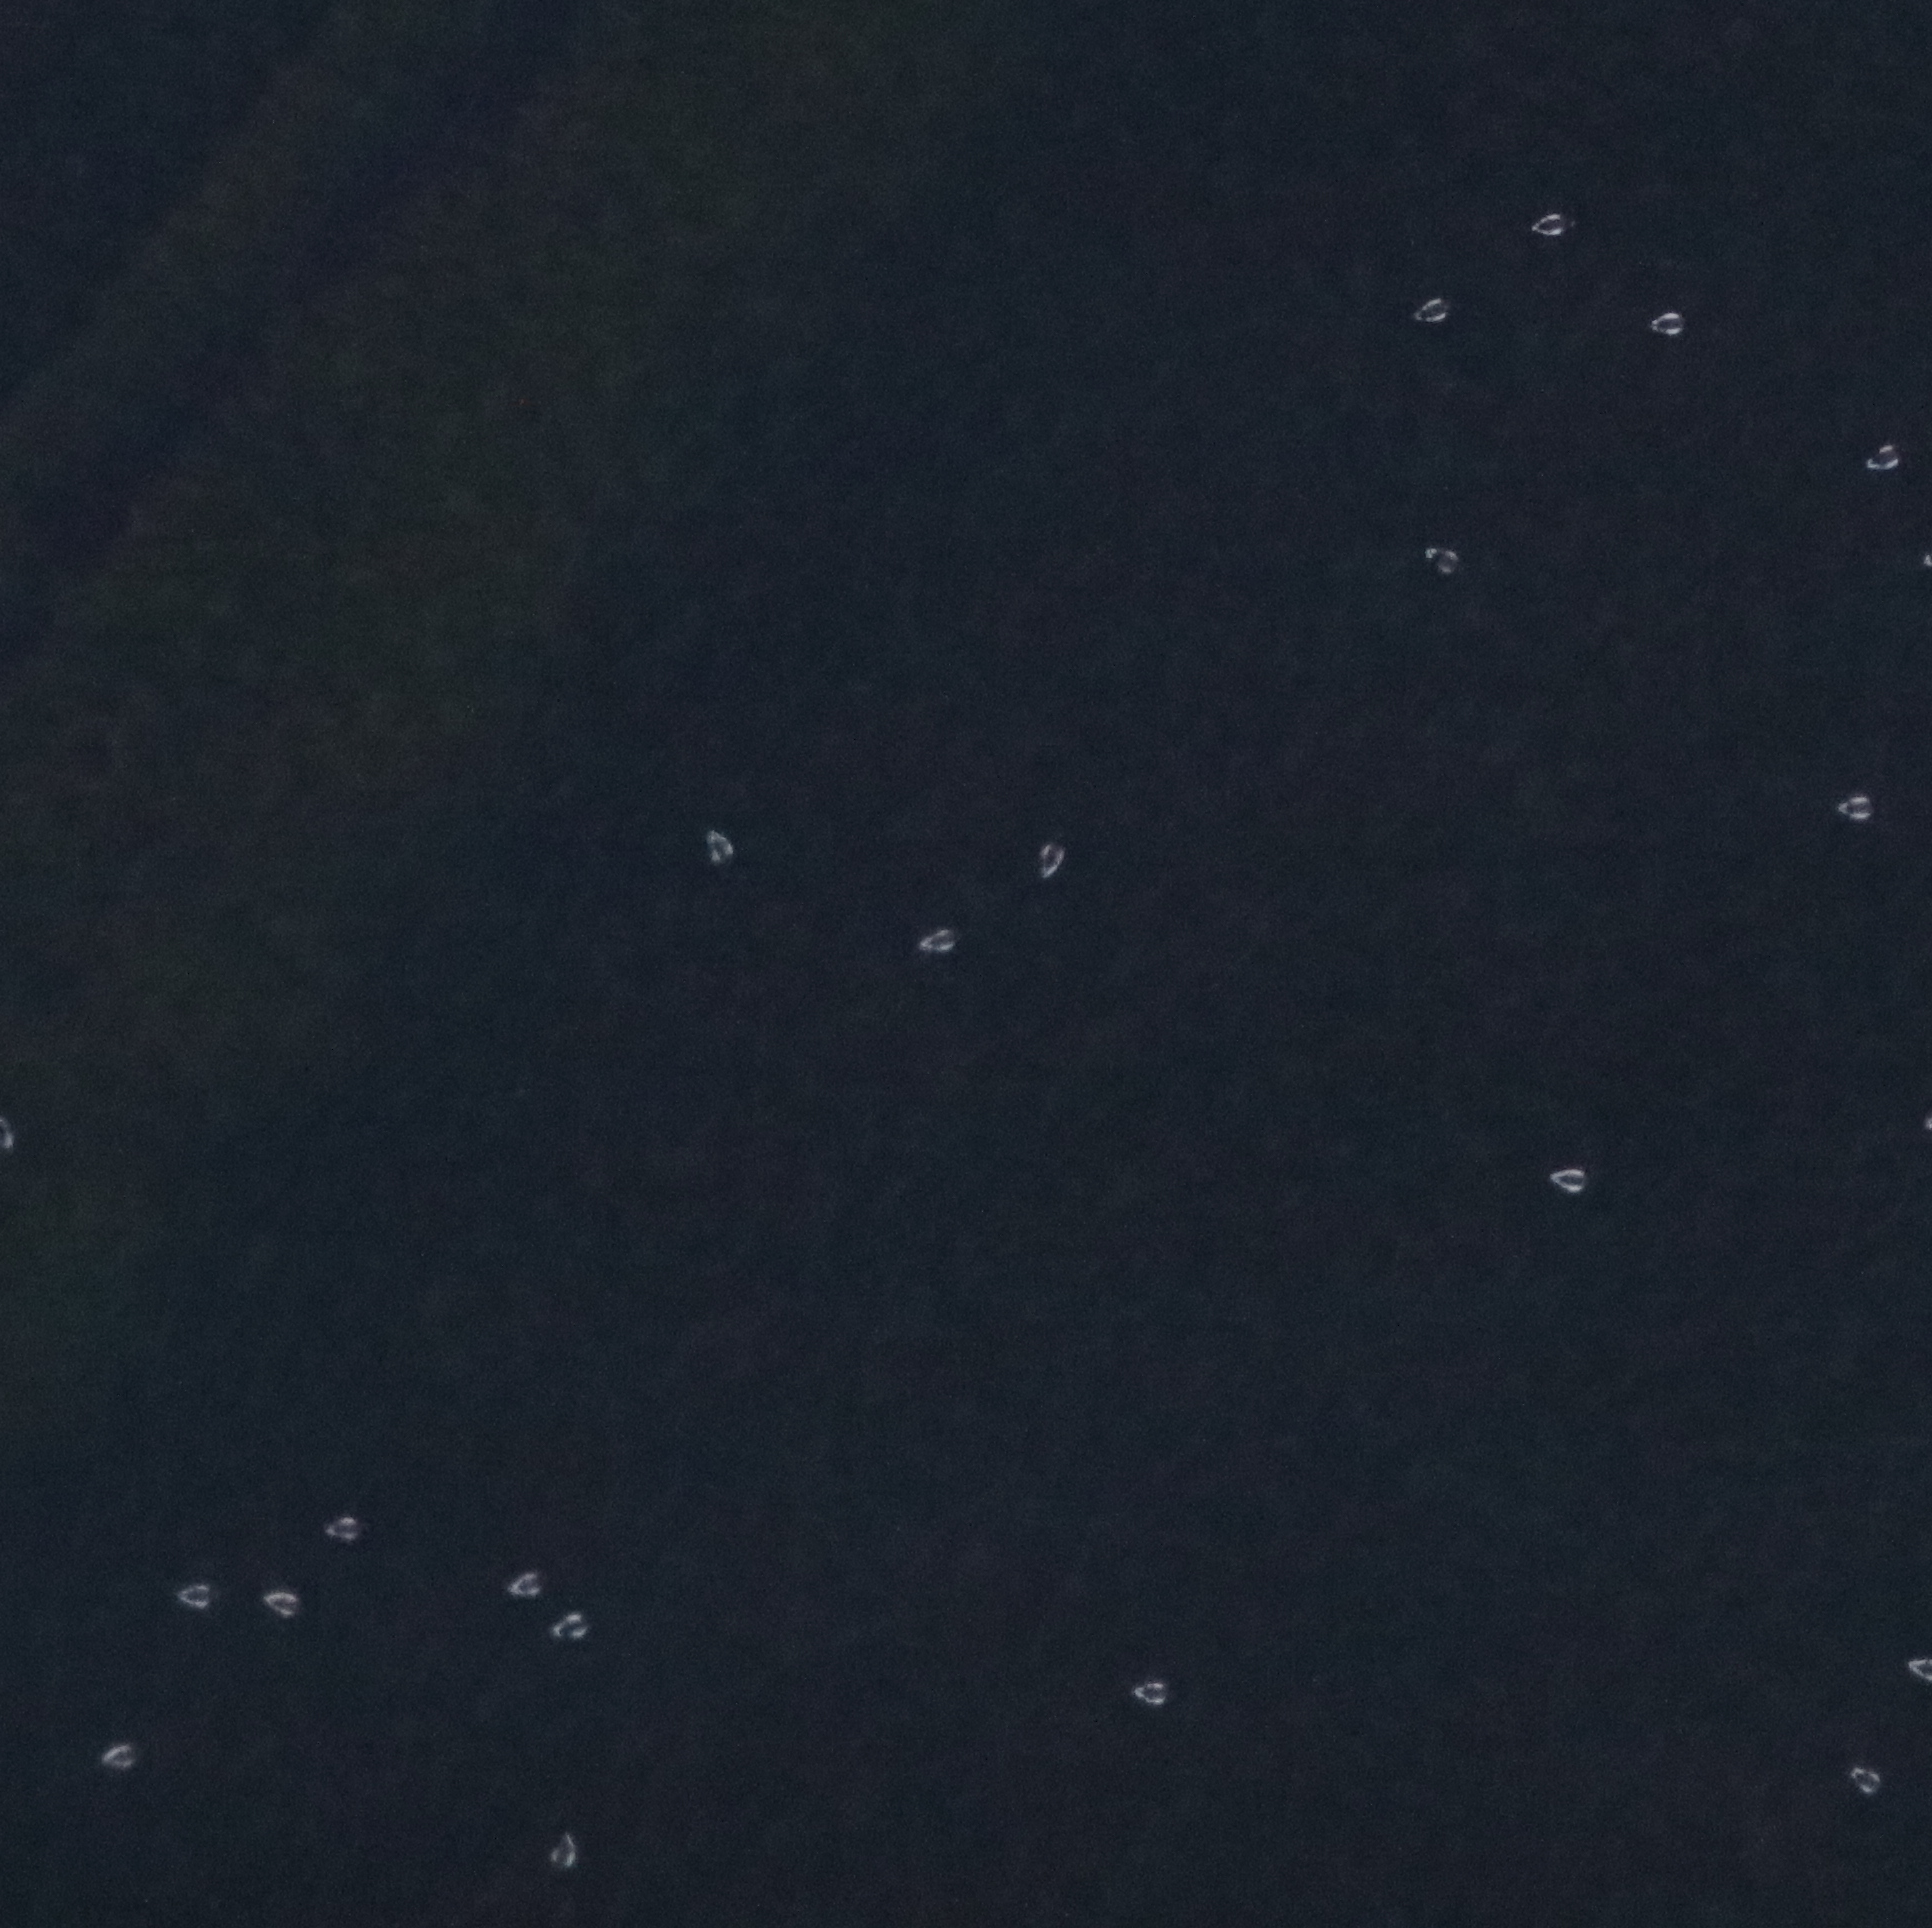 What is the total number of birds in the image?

21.